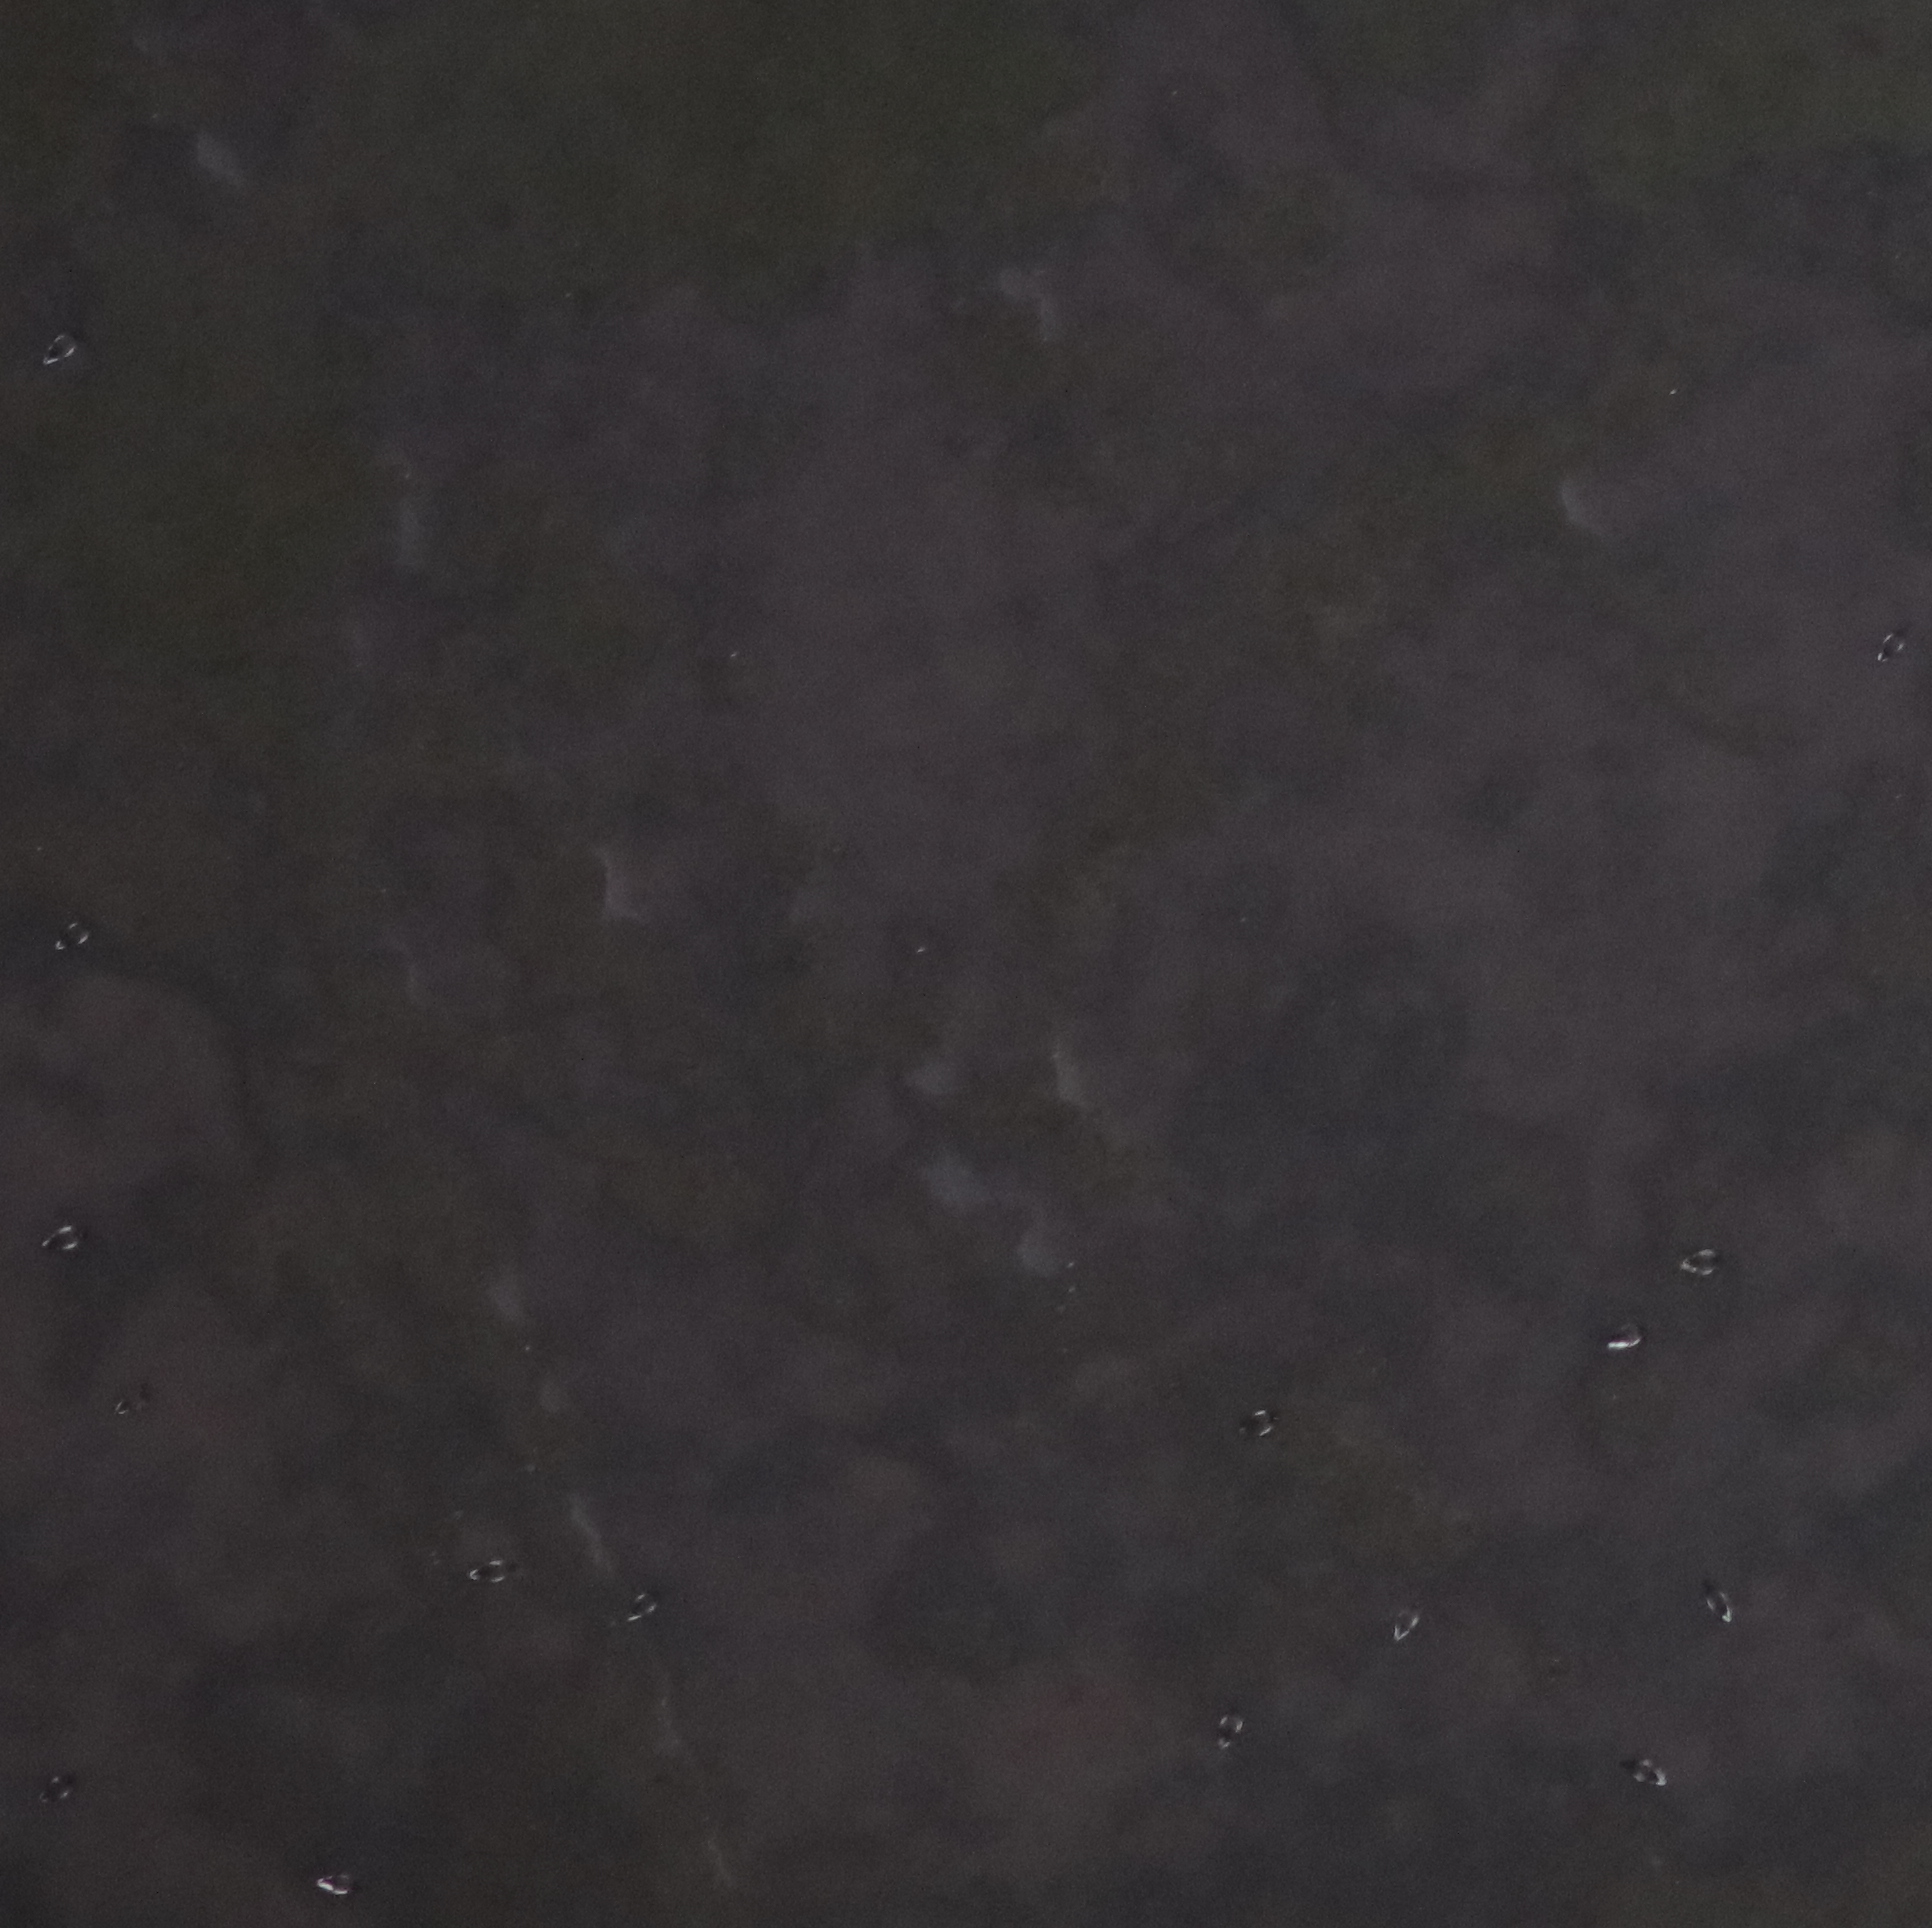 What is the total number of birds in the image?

16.